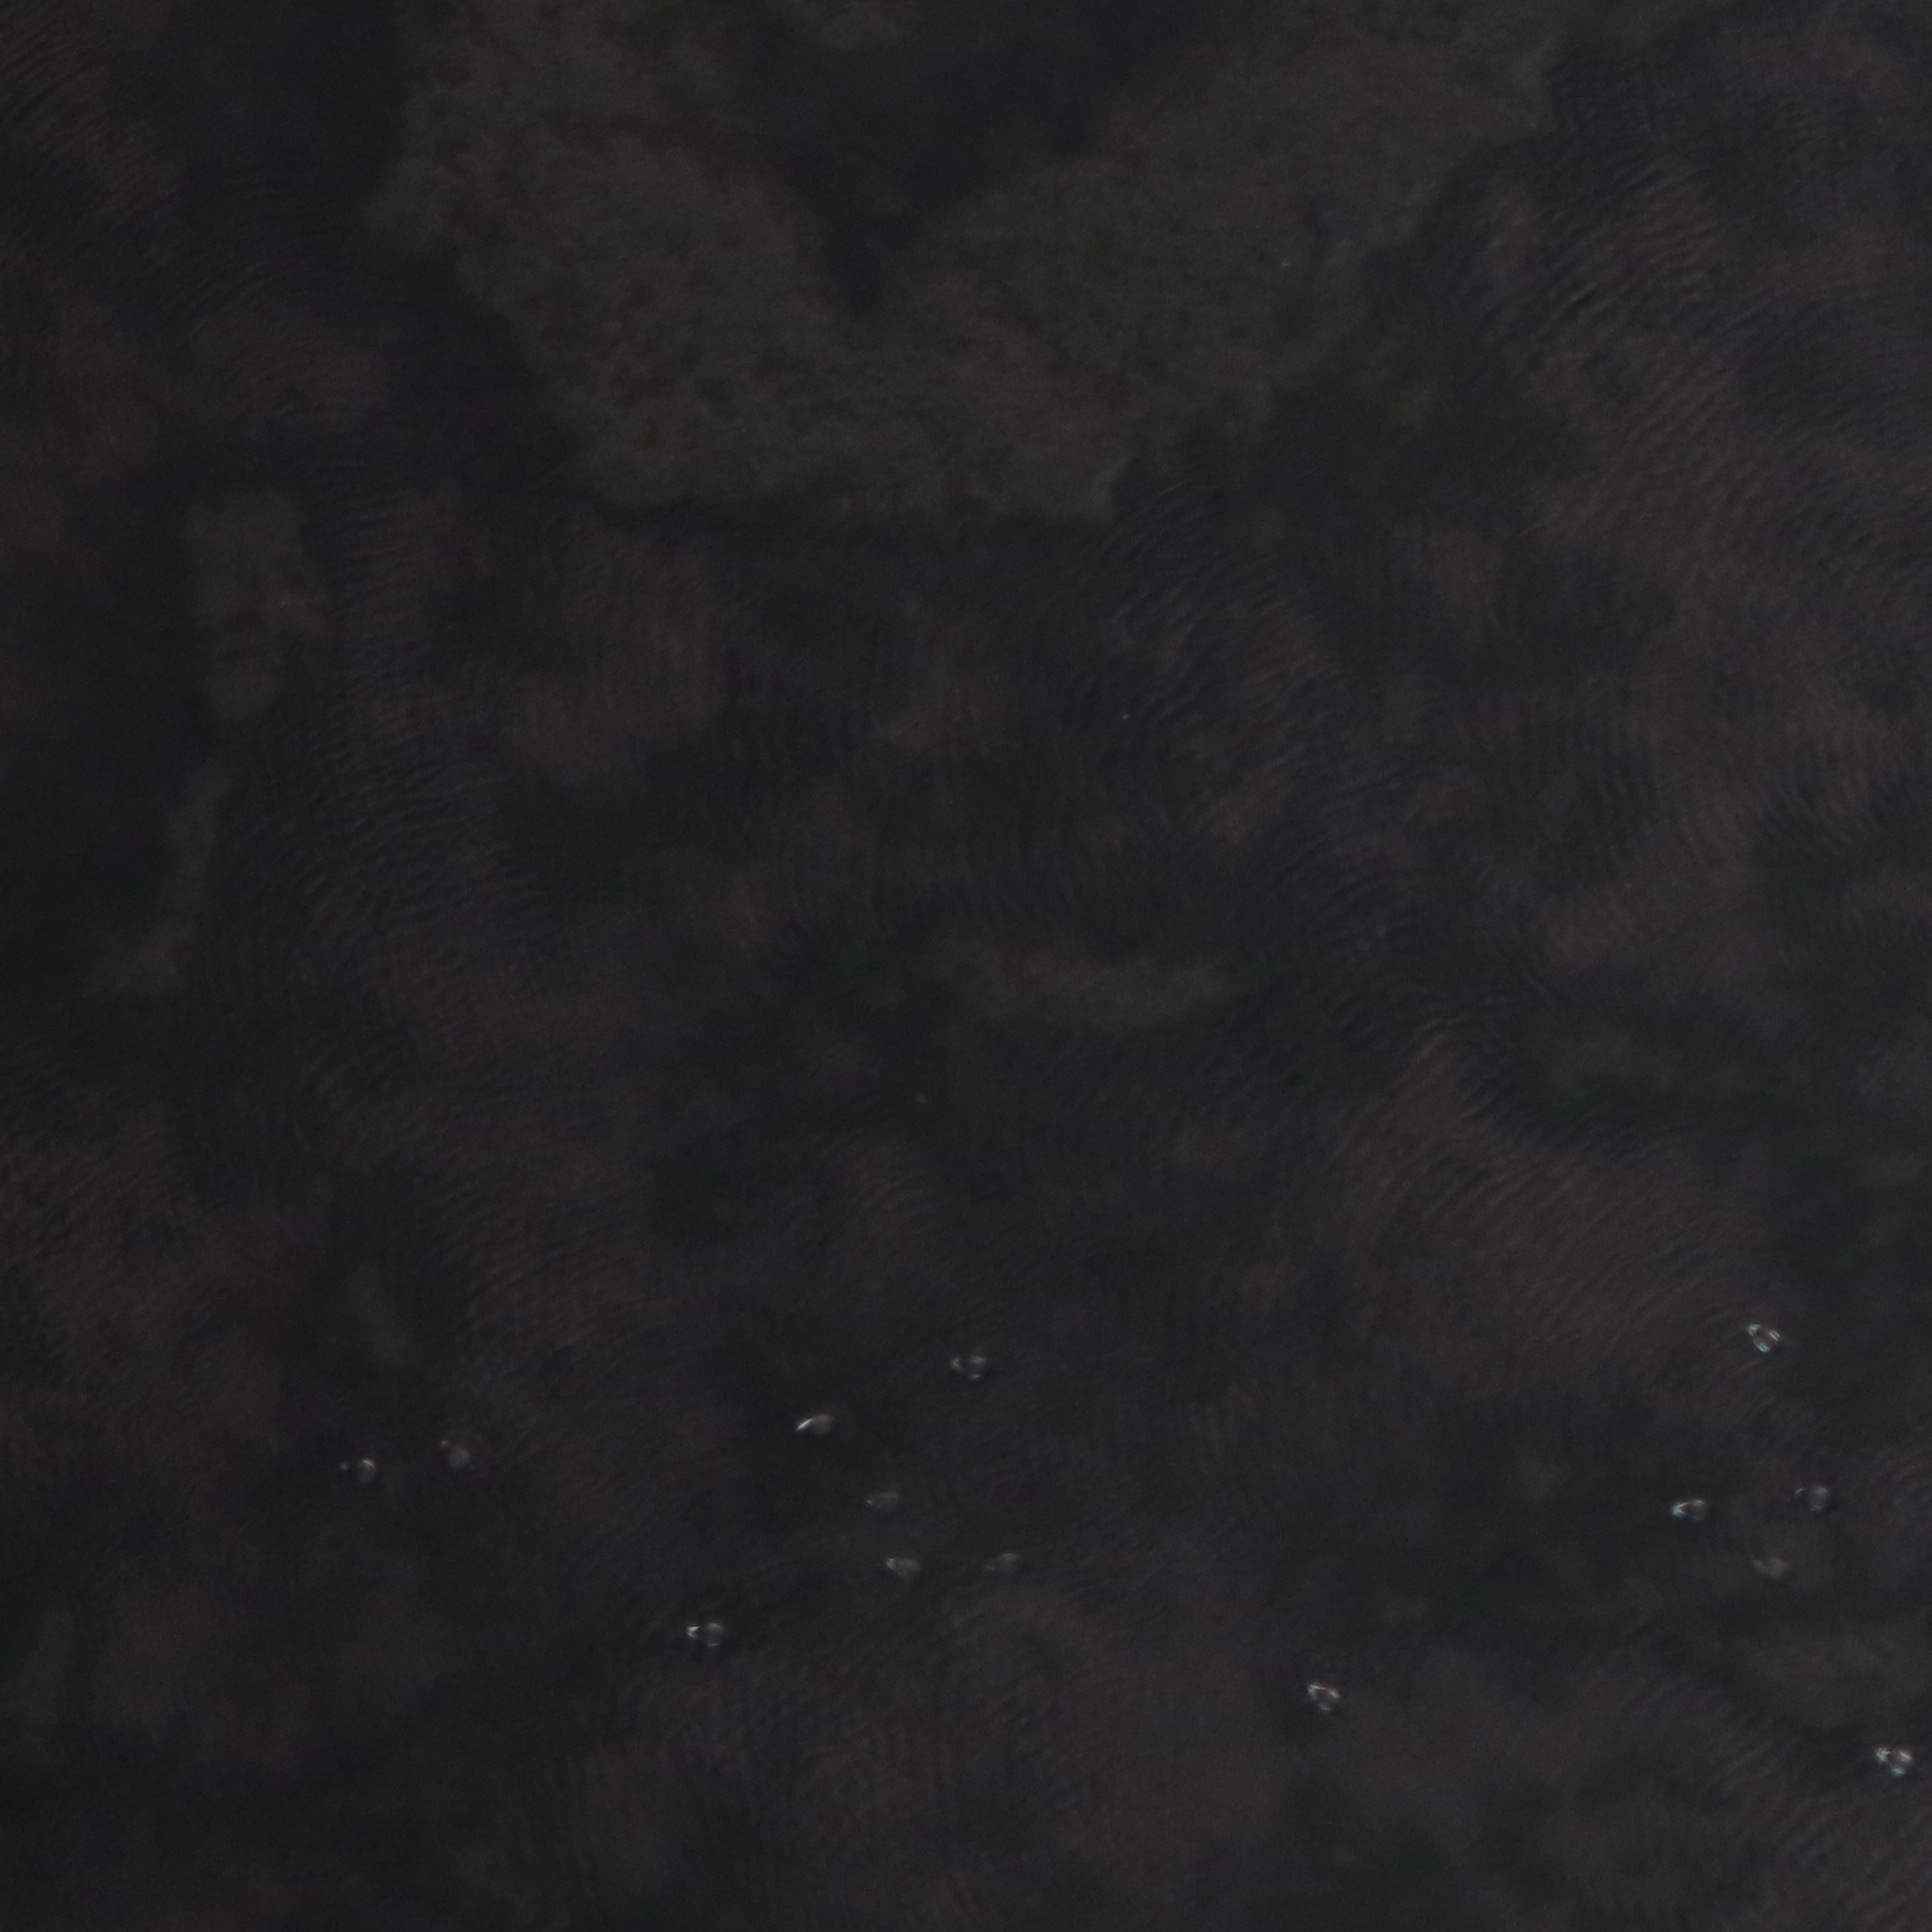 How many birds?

13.